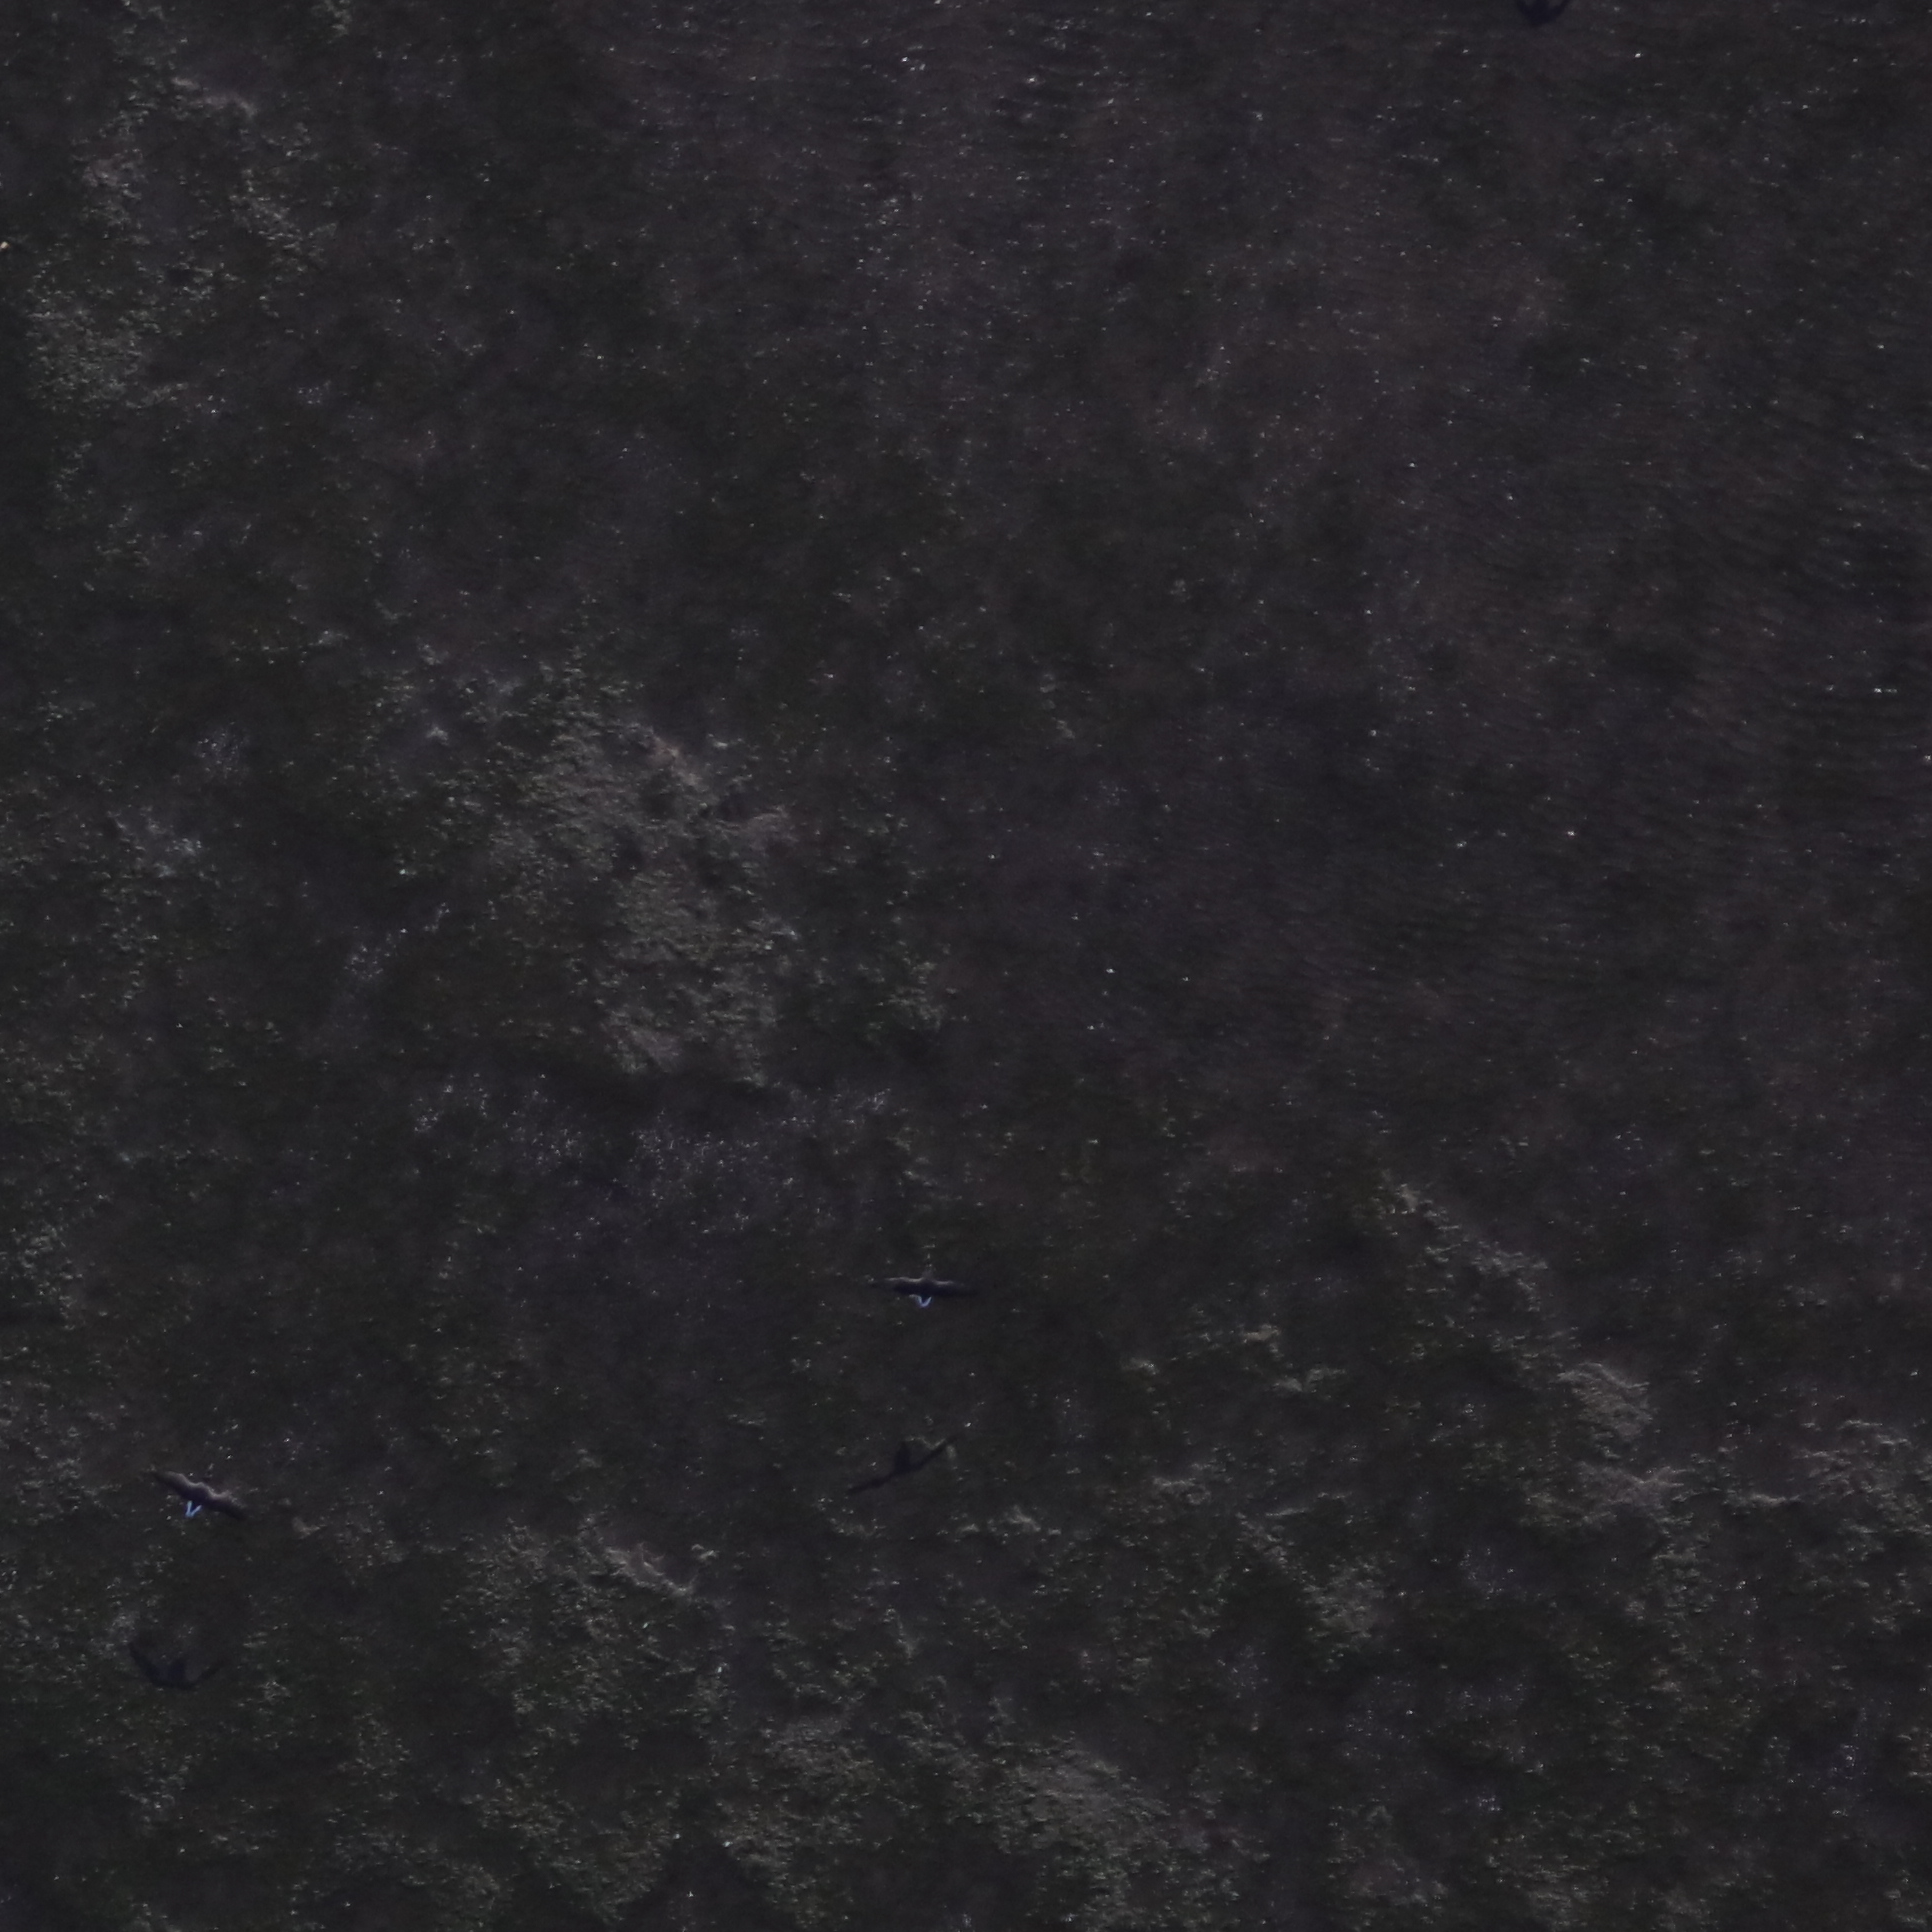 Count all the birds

2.